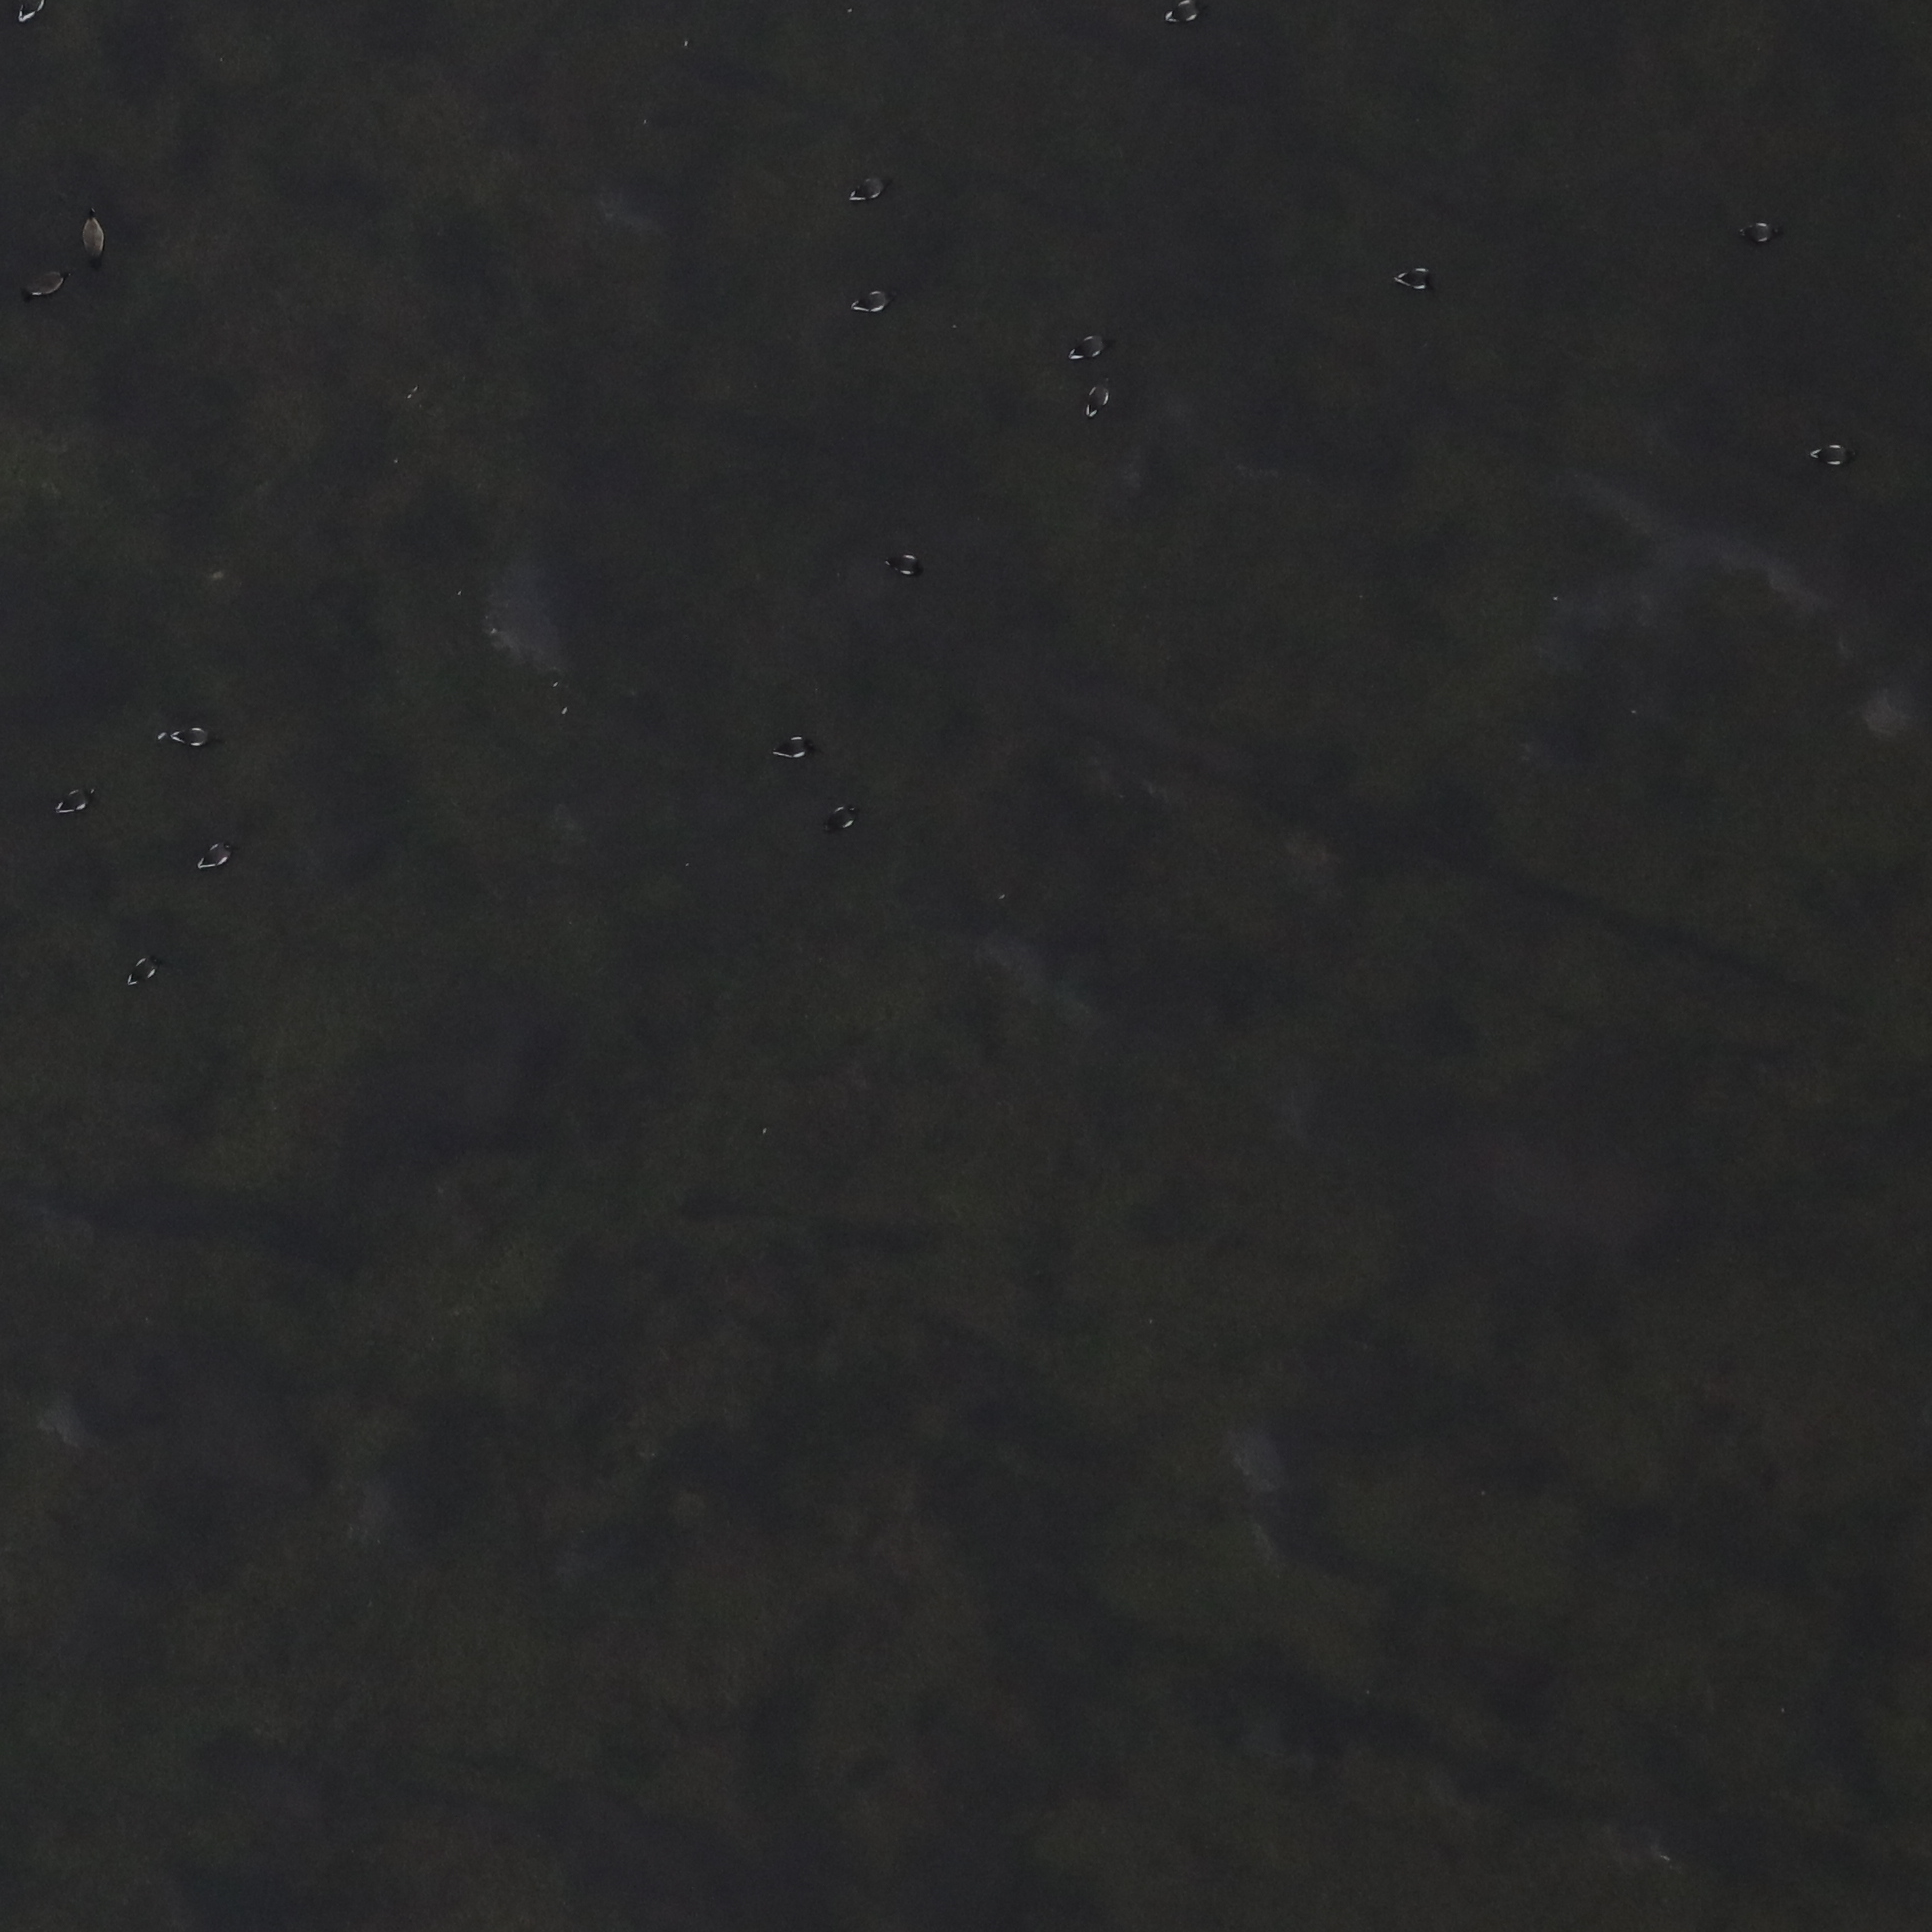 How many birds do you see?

18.